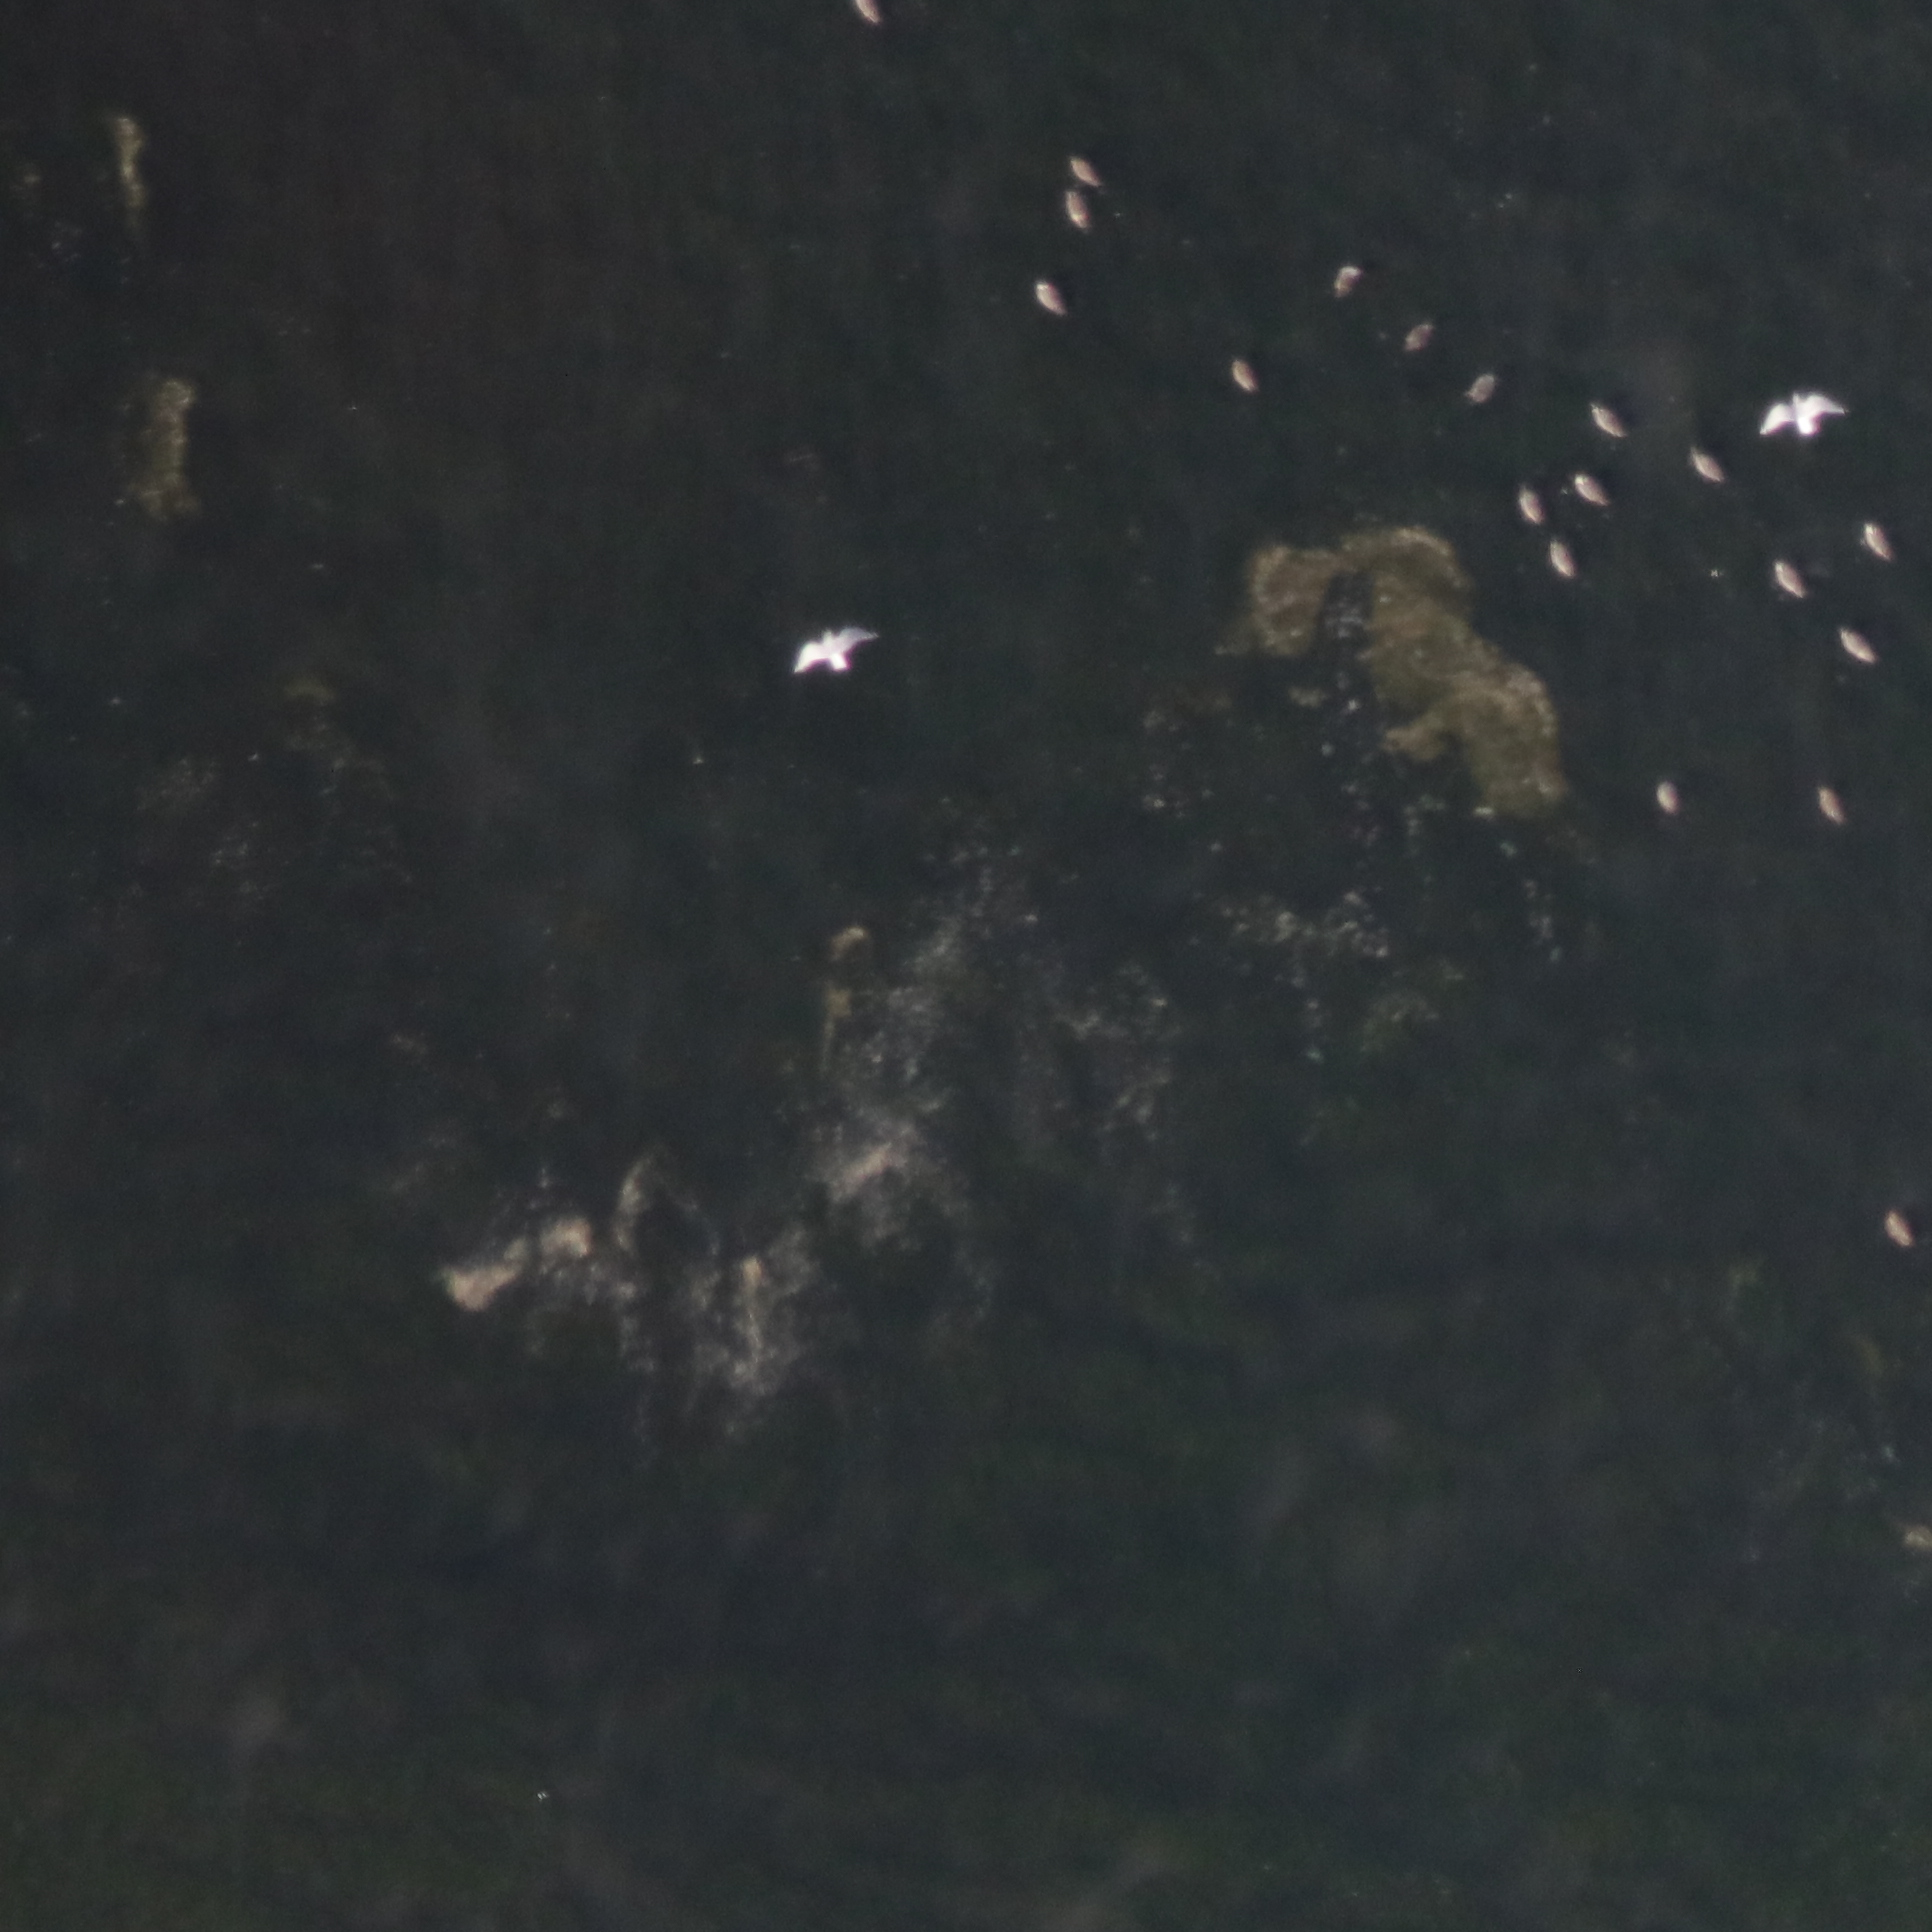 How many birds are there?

20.